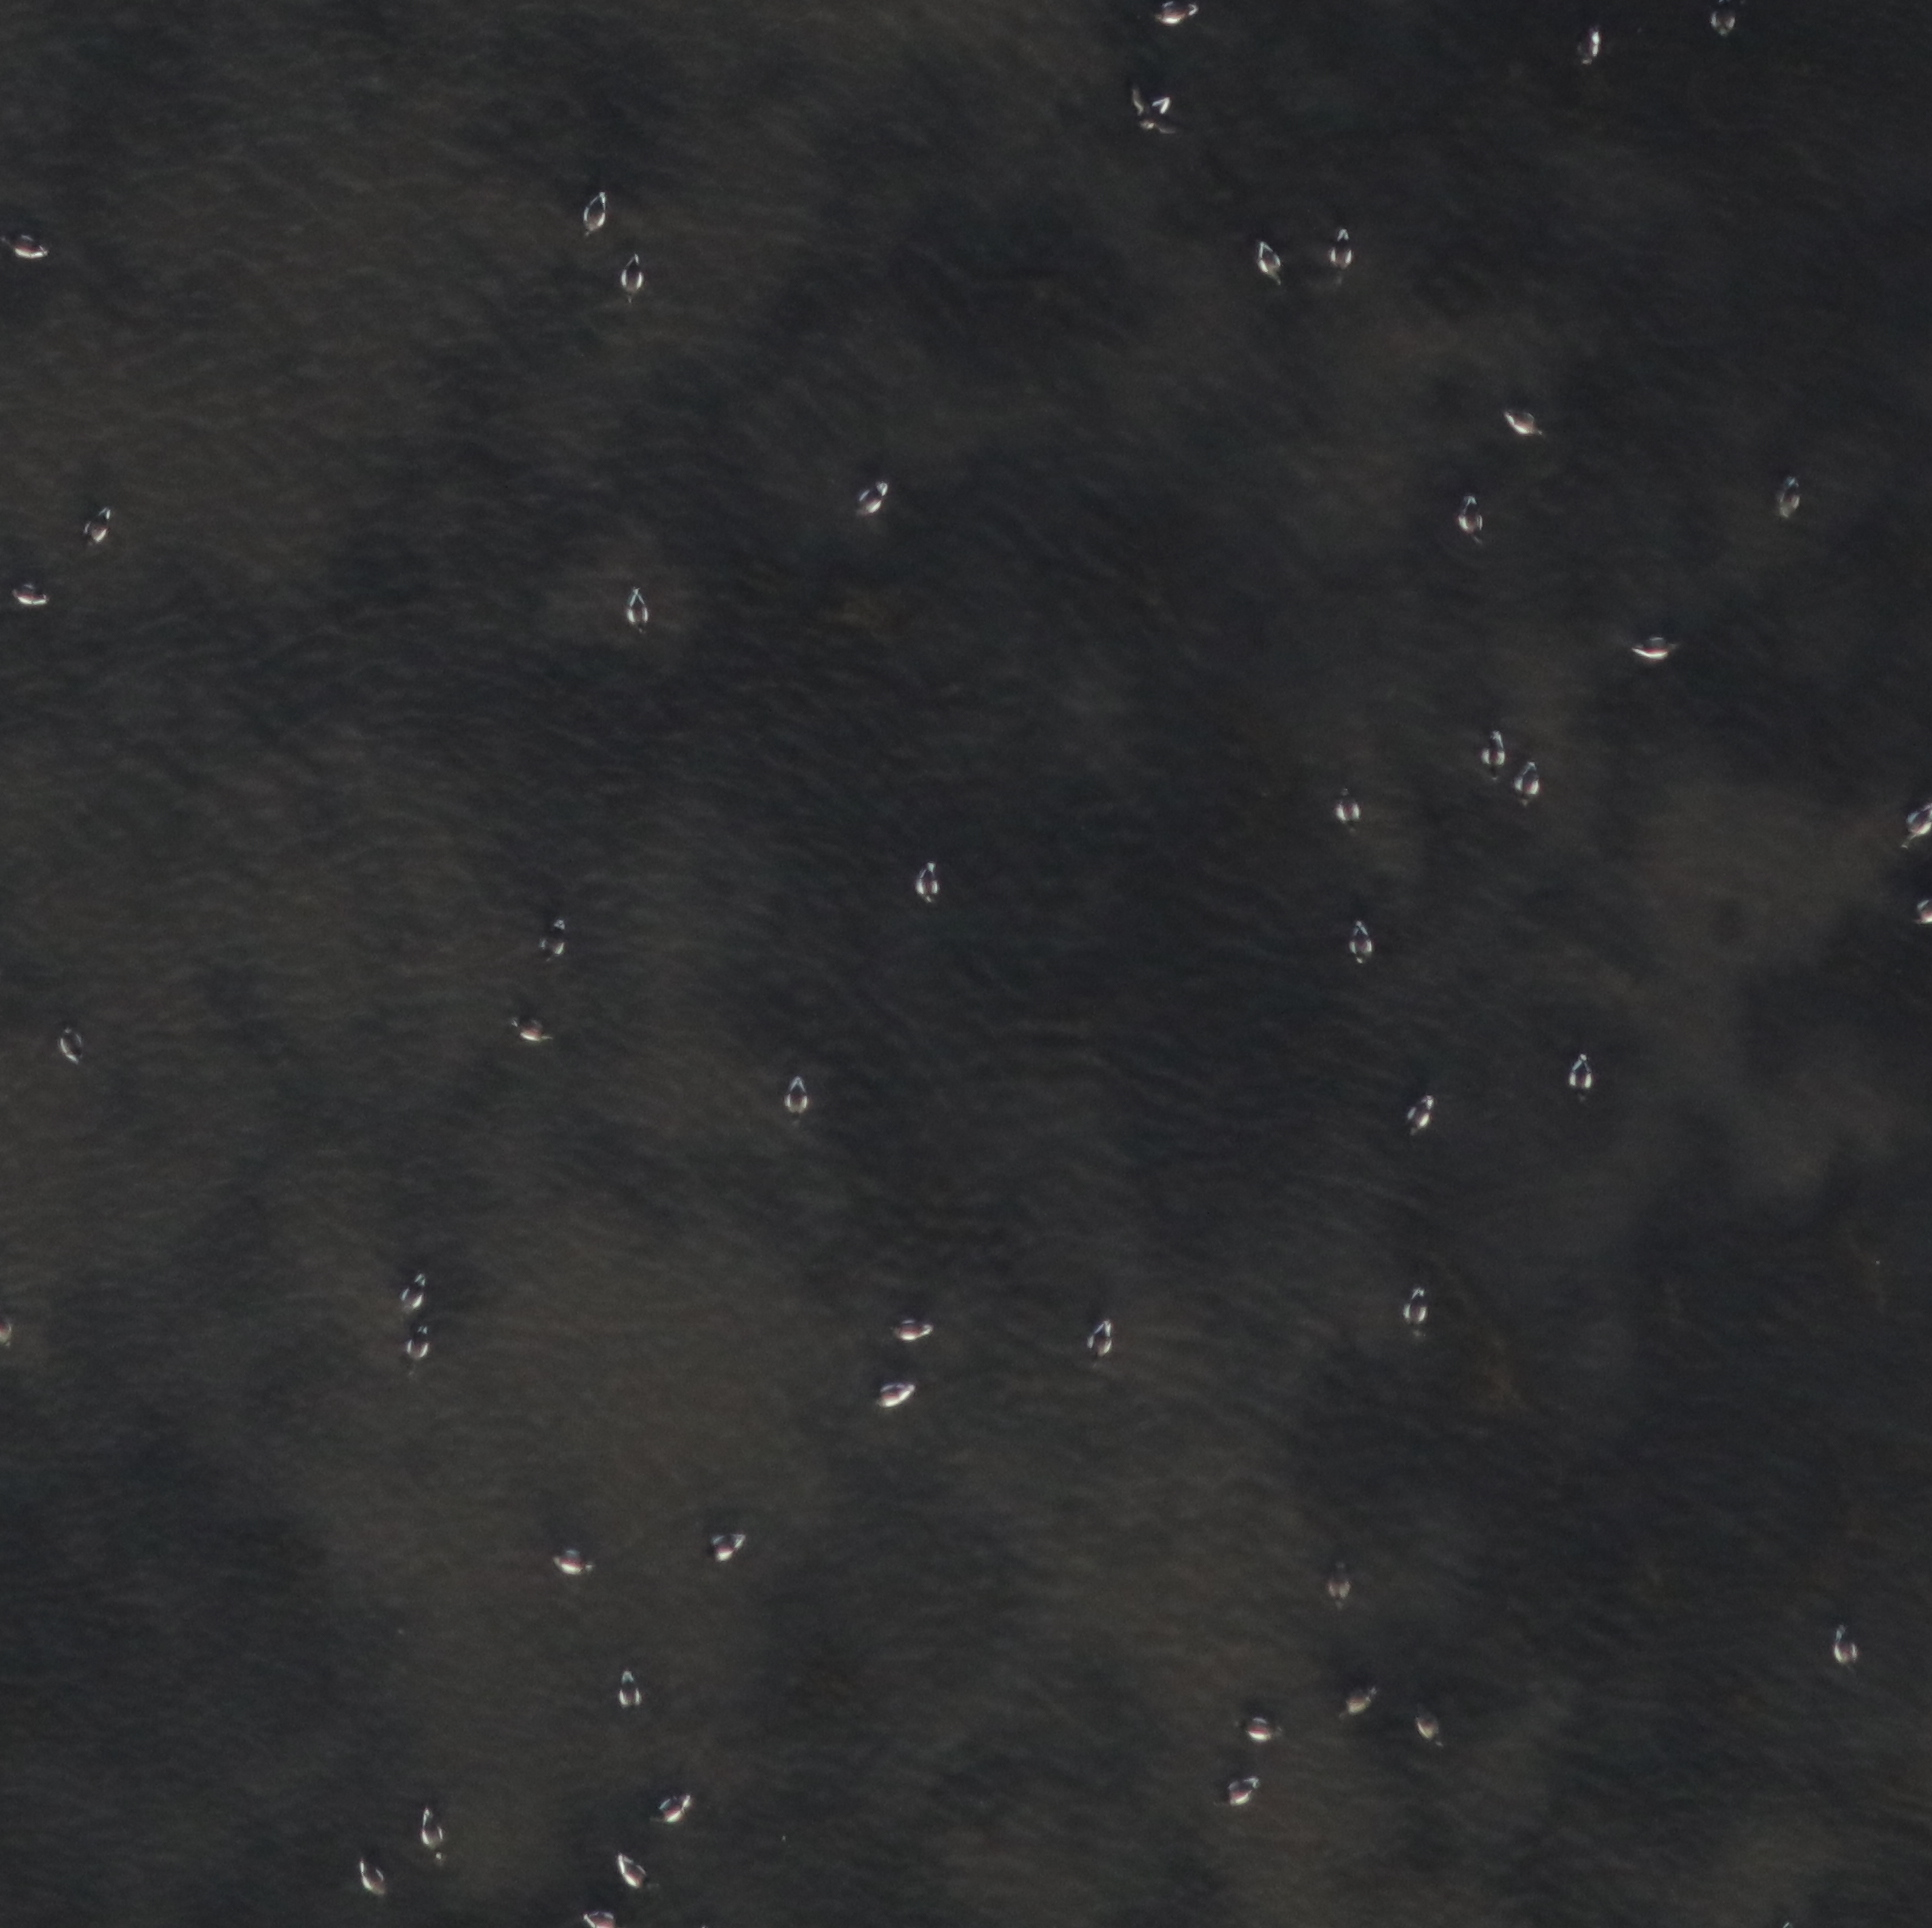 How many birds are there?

51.